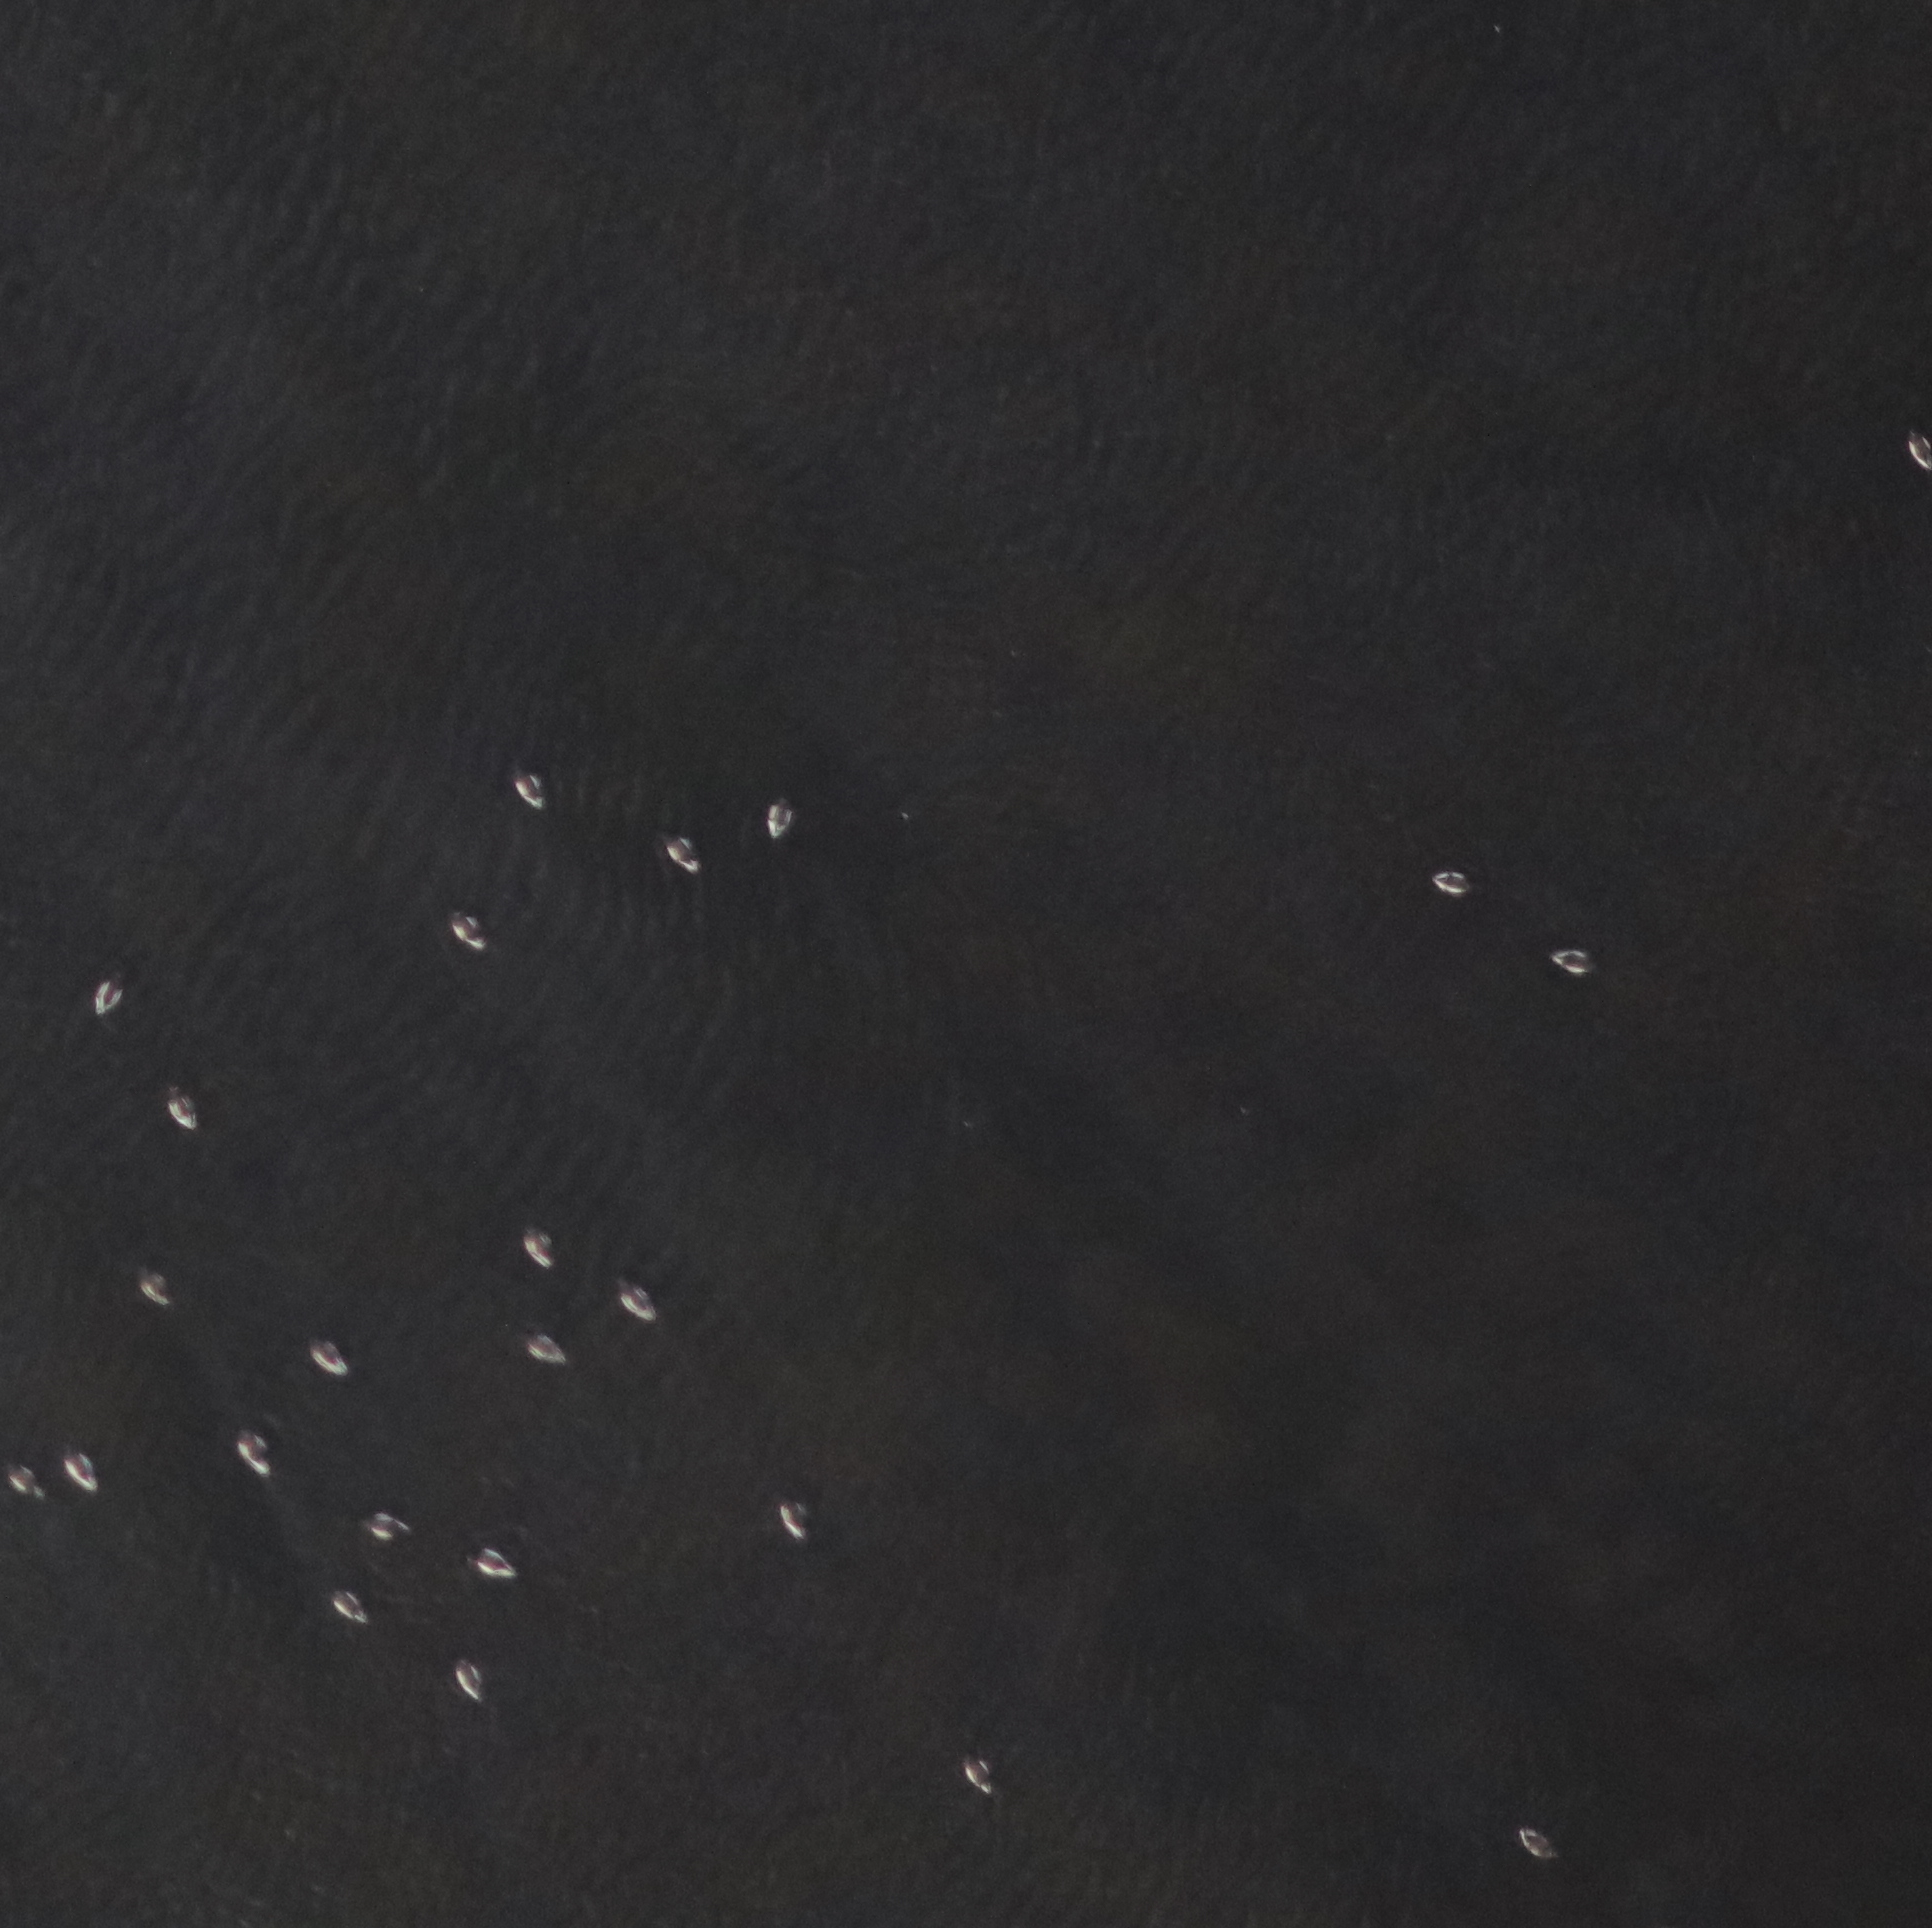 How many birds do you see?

24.